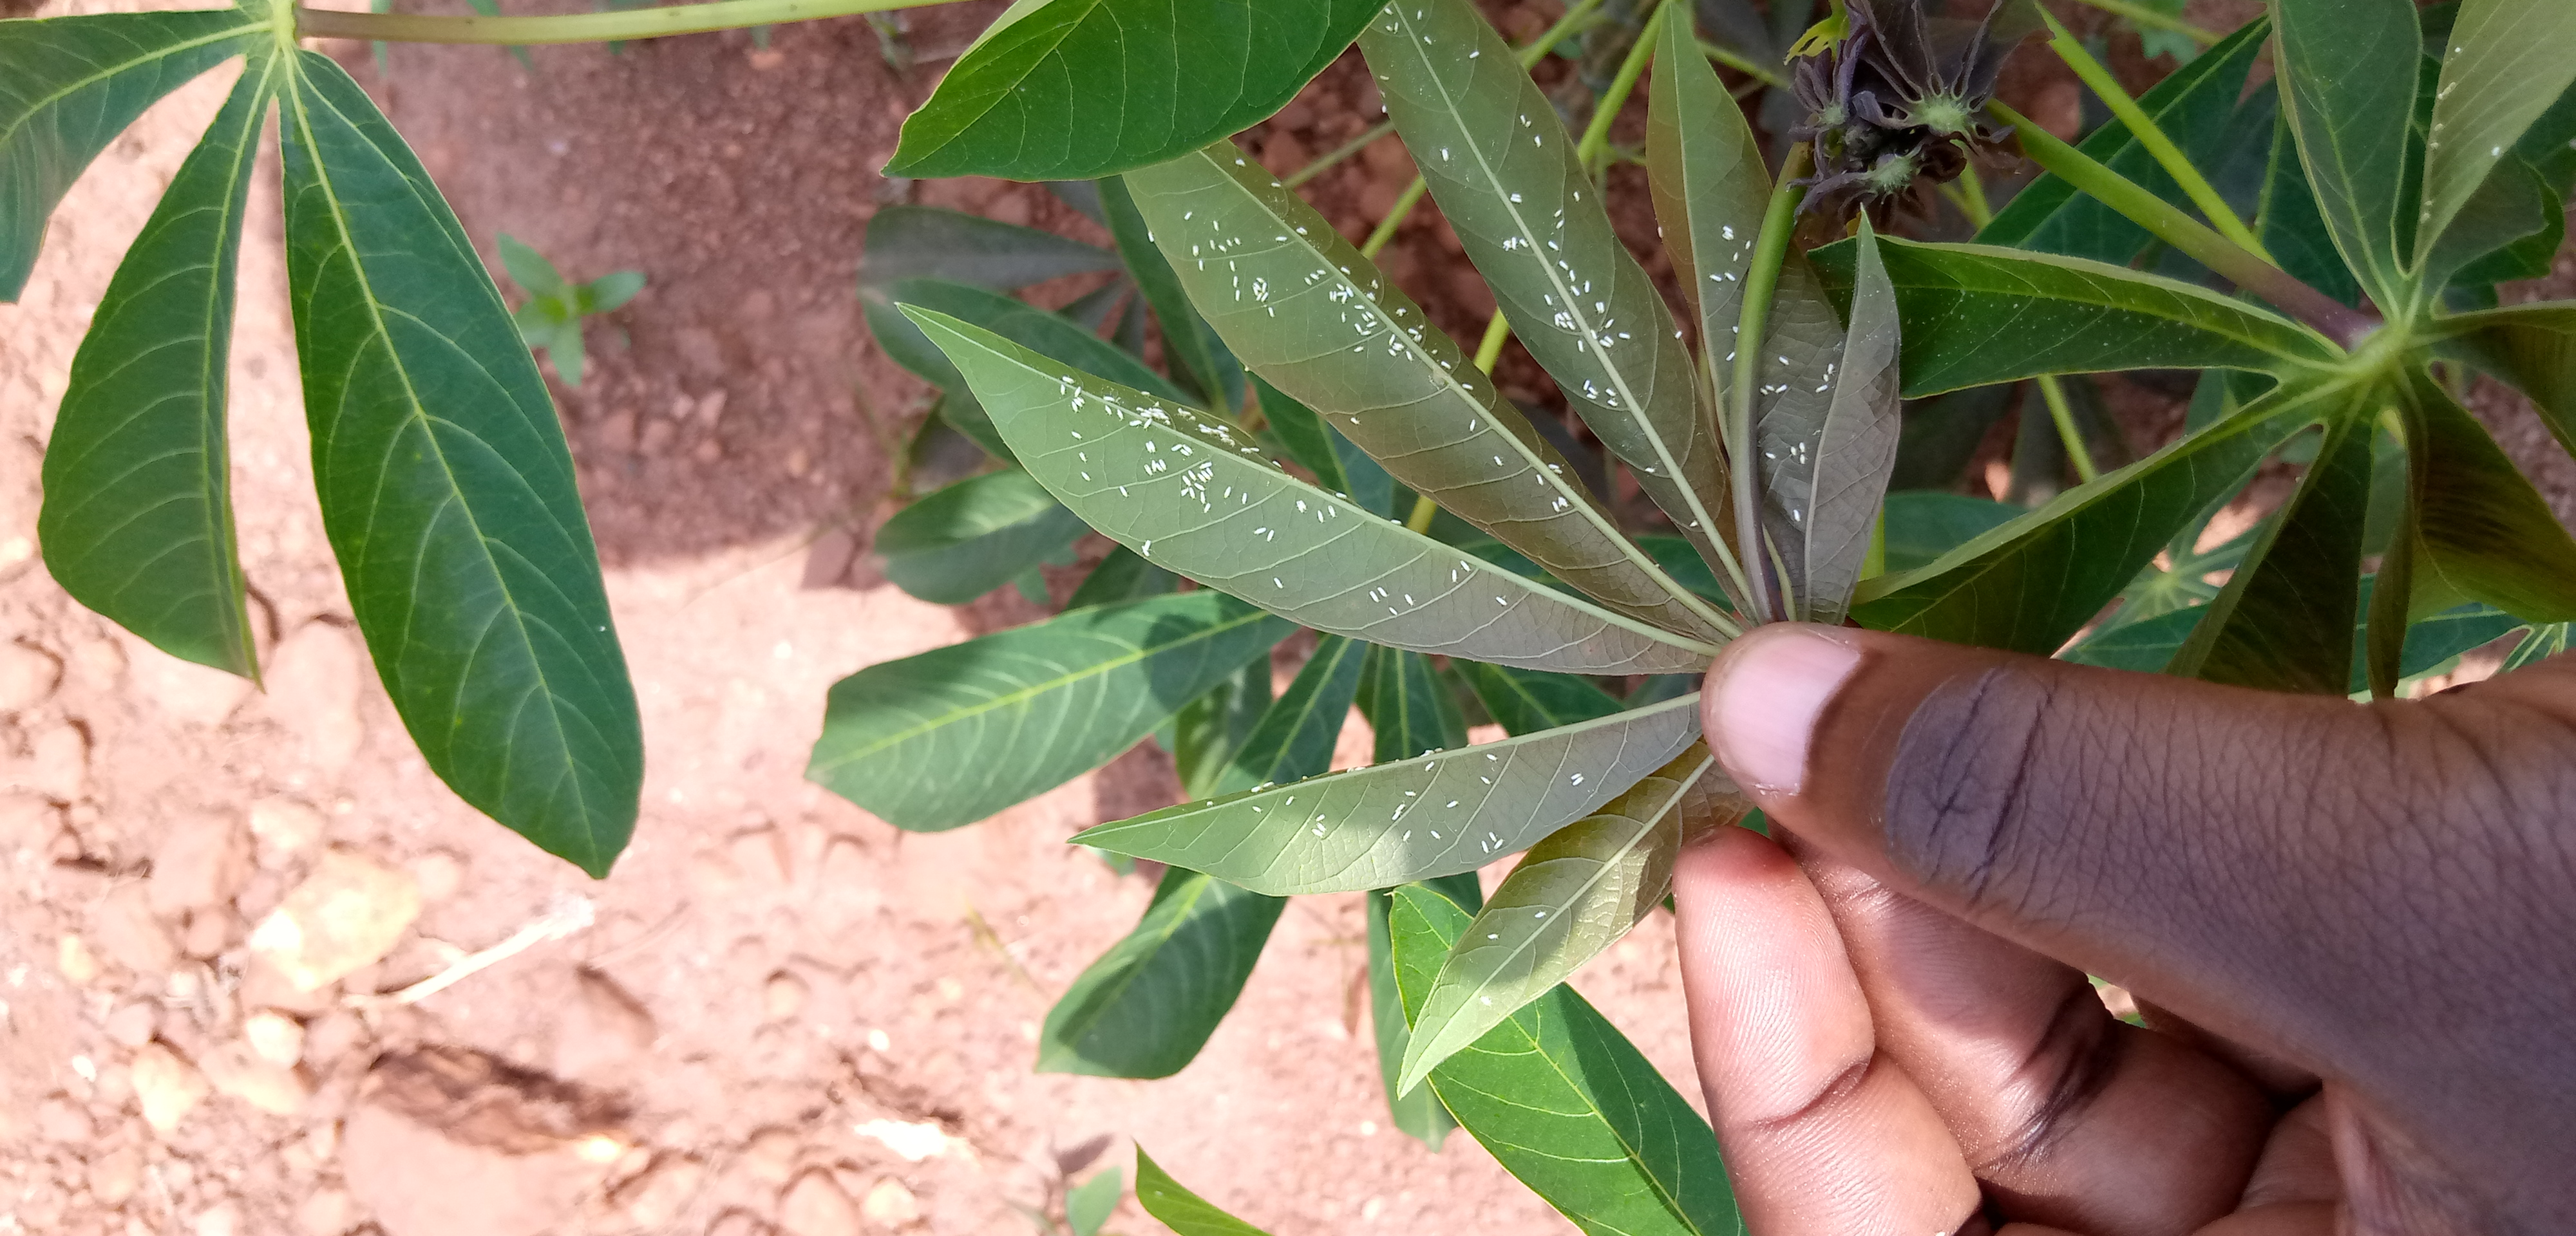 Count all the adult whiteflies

235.